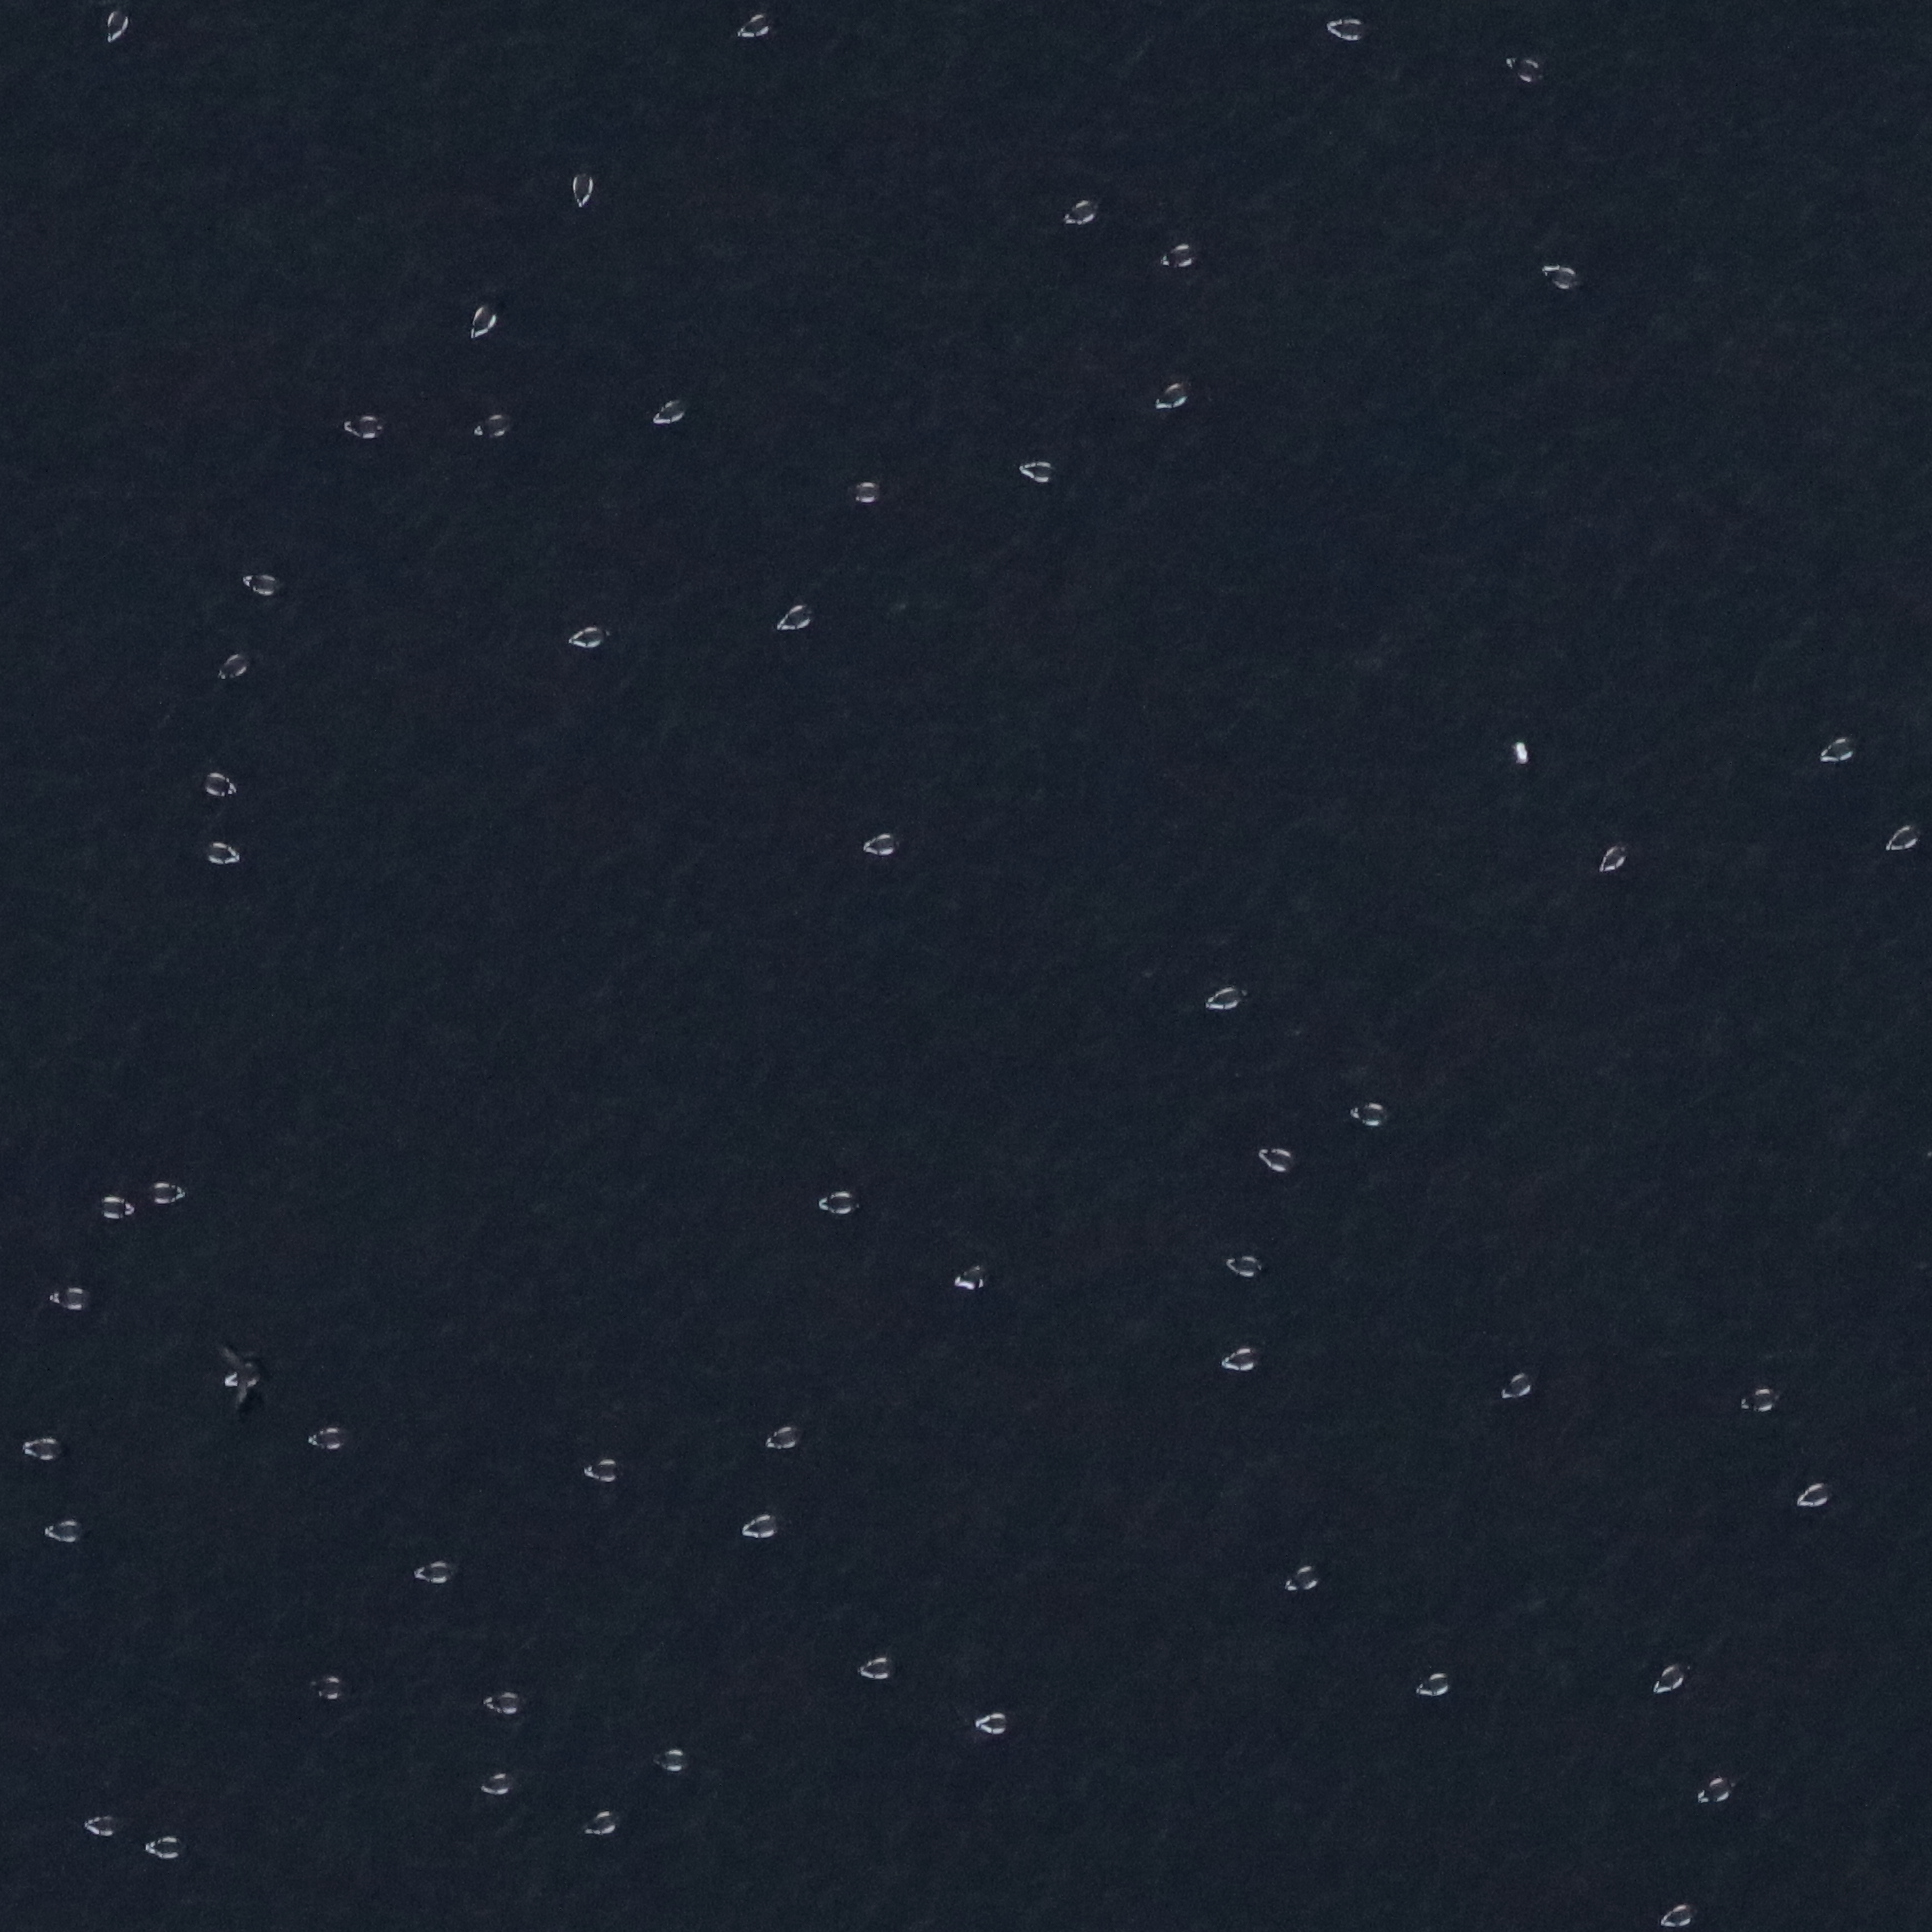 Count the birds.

61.